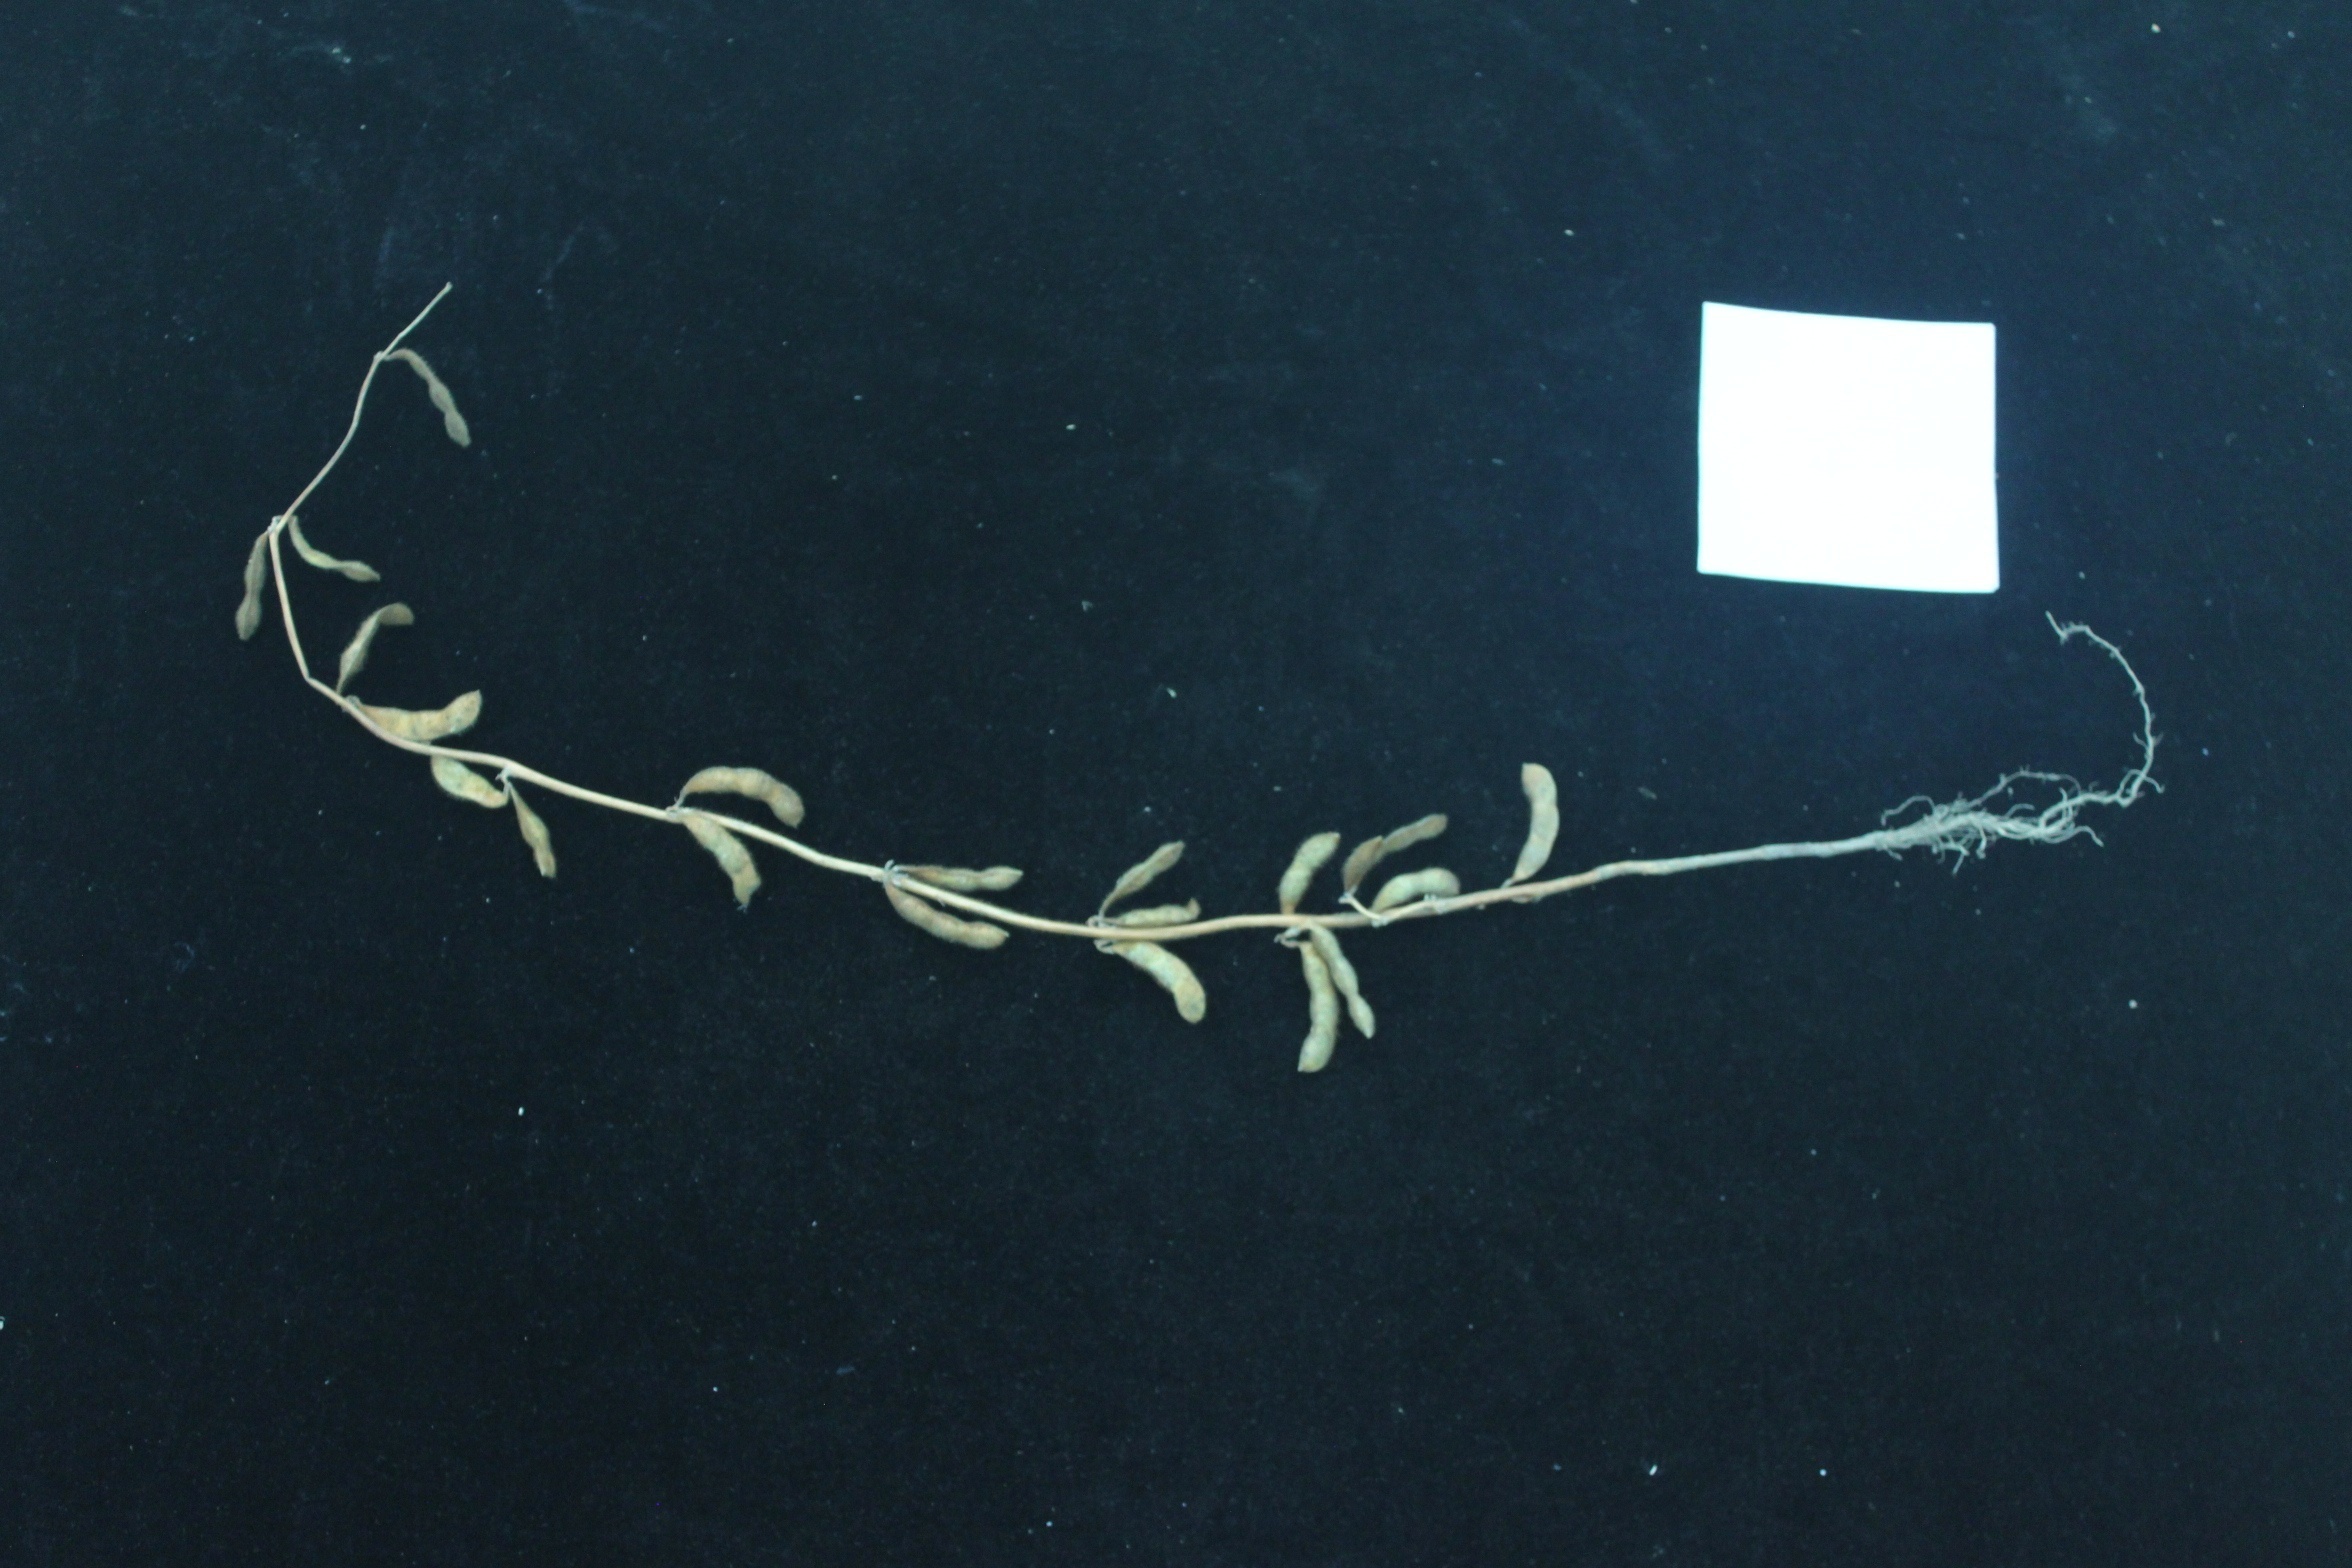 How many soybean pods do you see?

21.